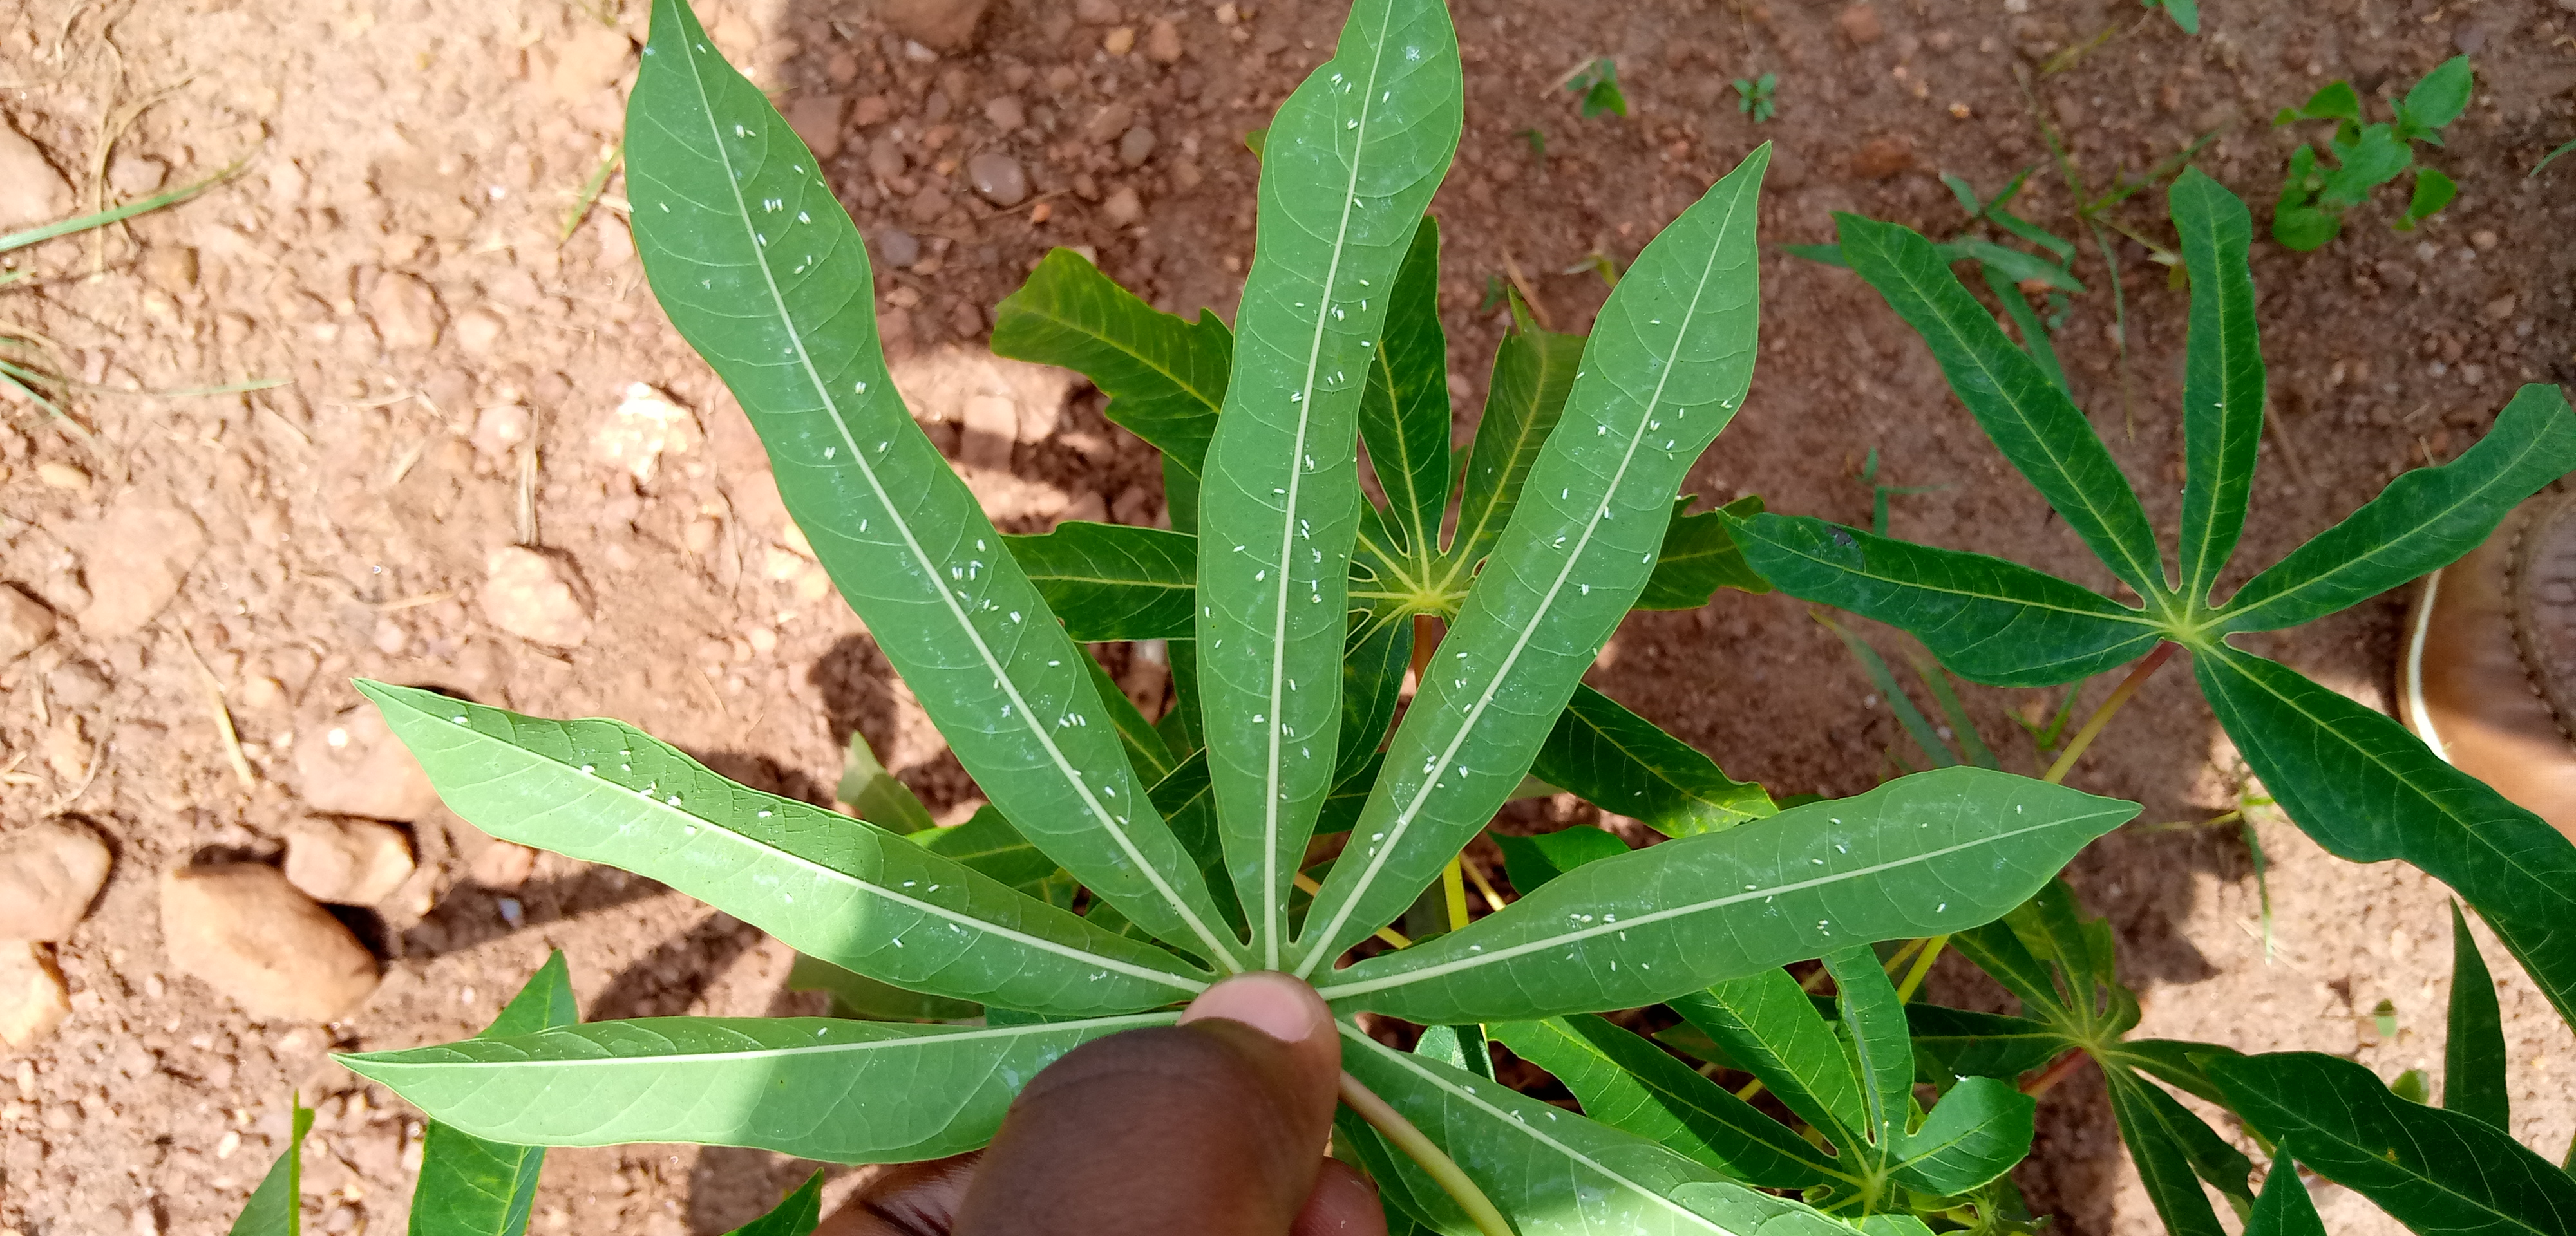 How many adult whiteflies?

137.